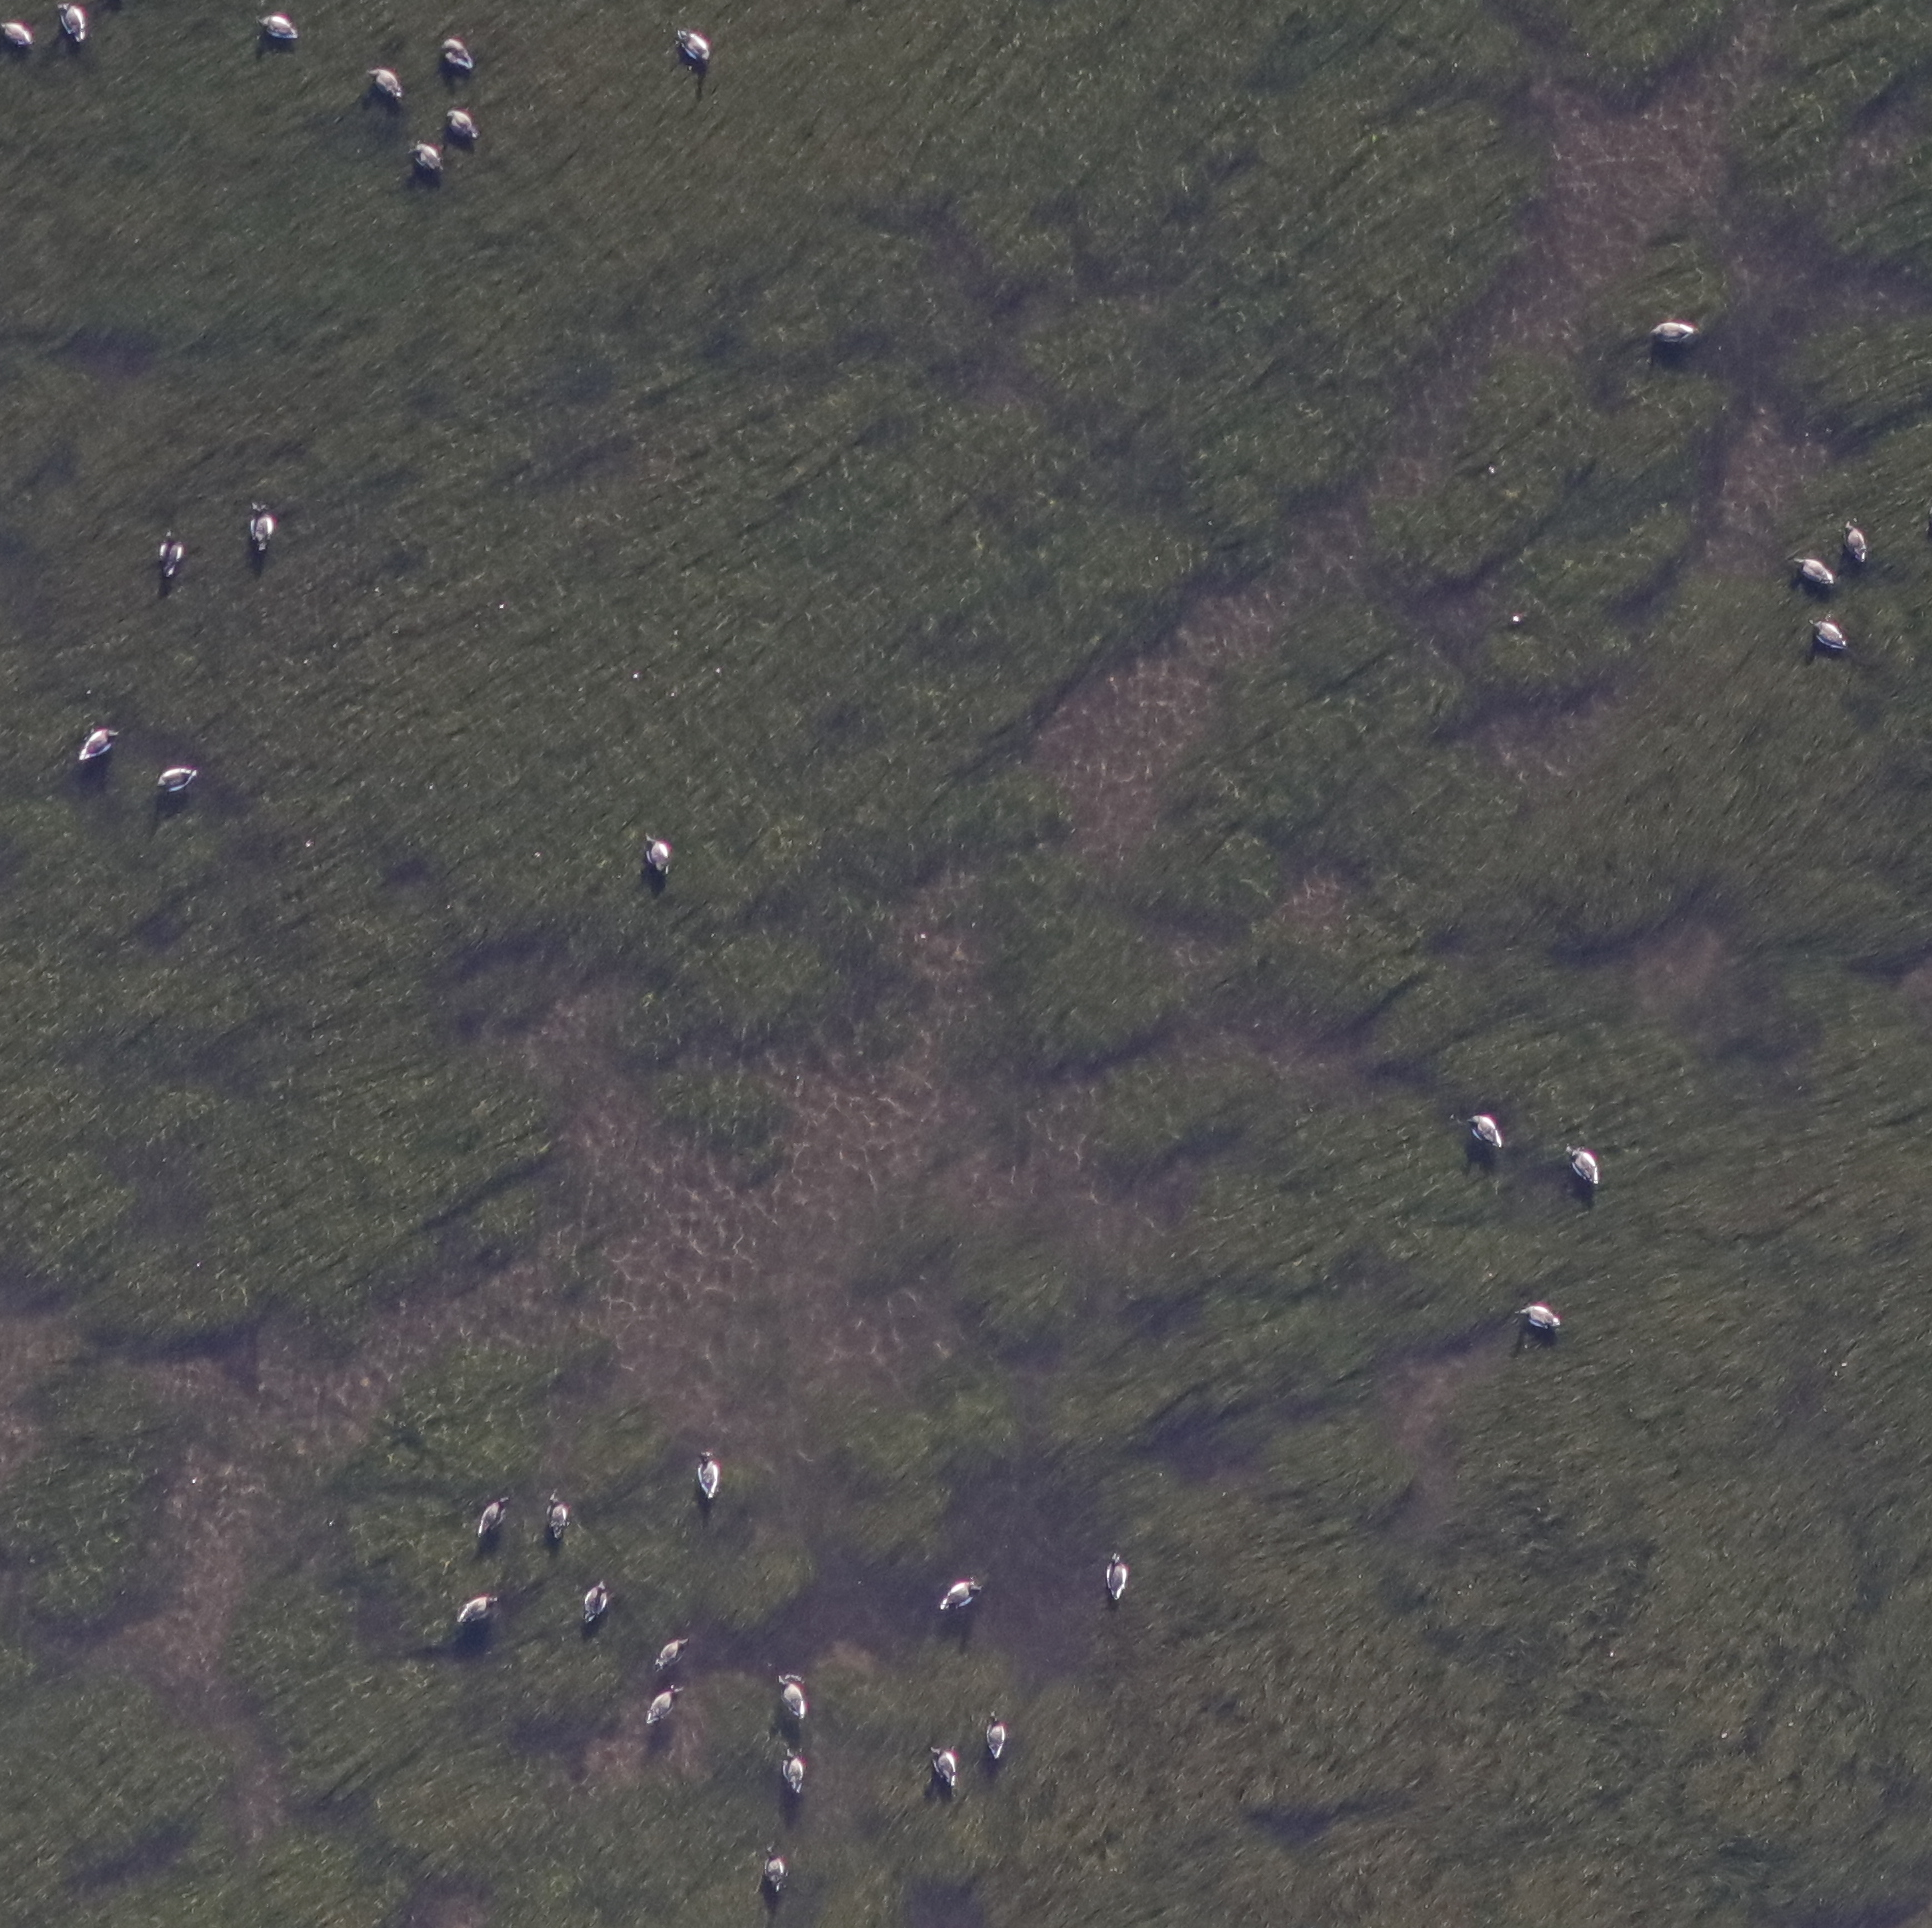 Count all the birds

34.